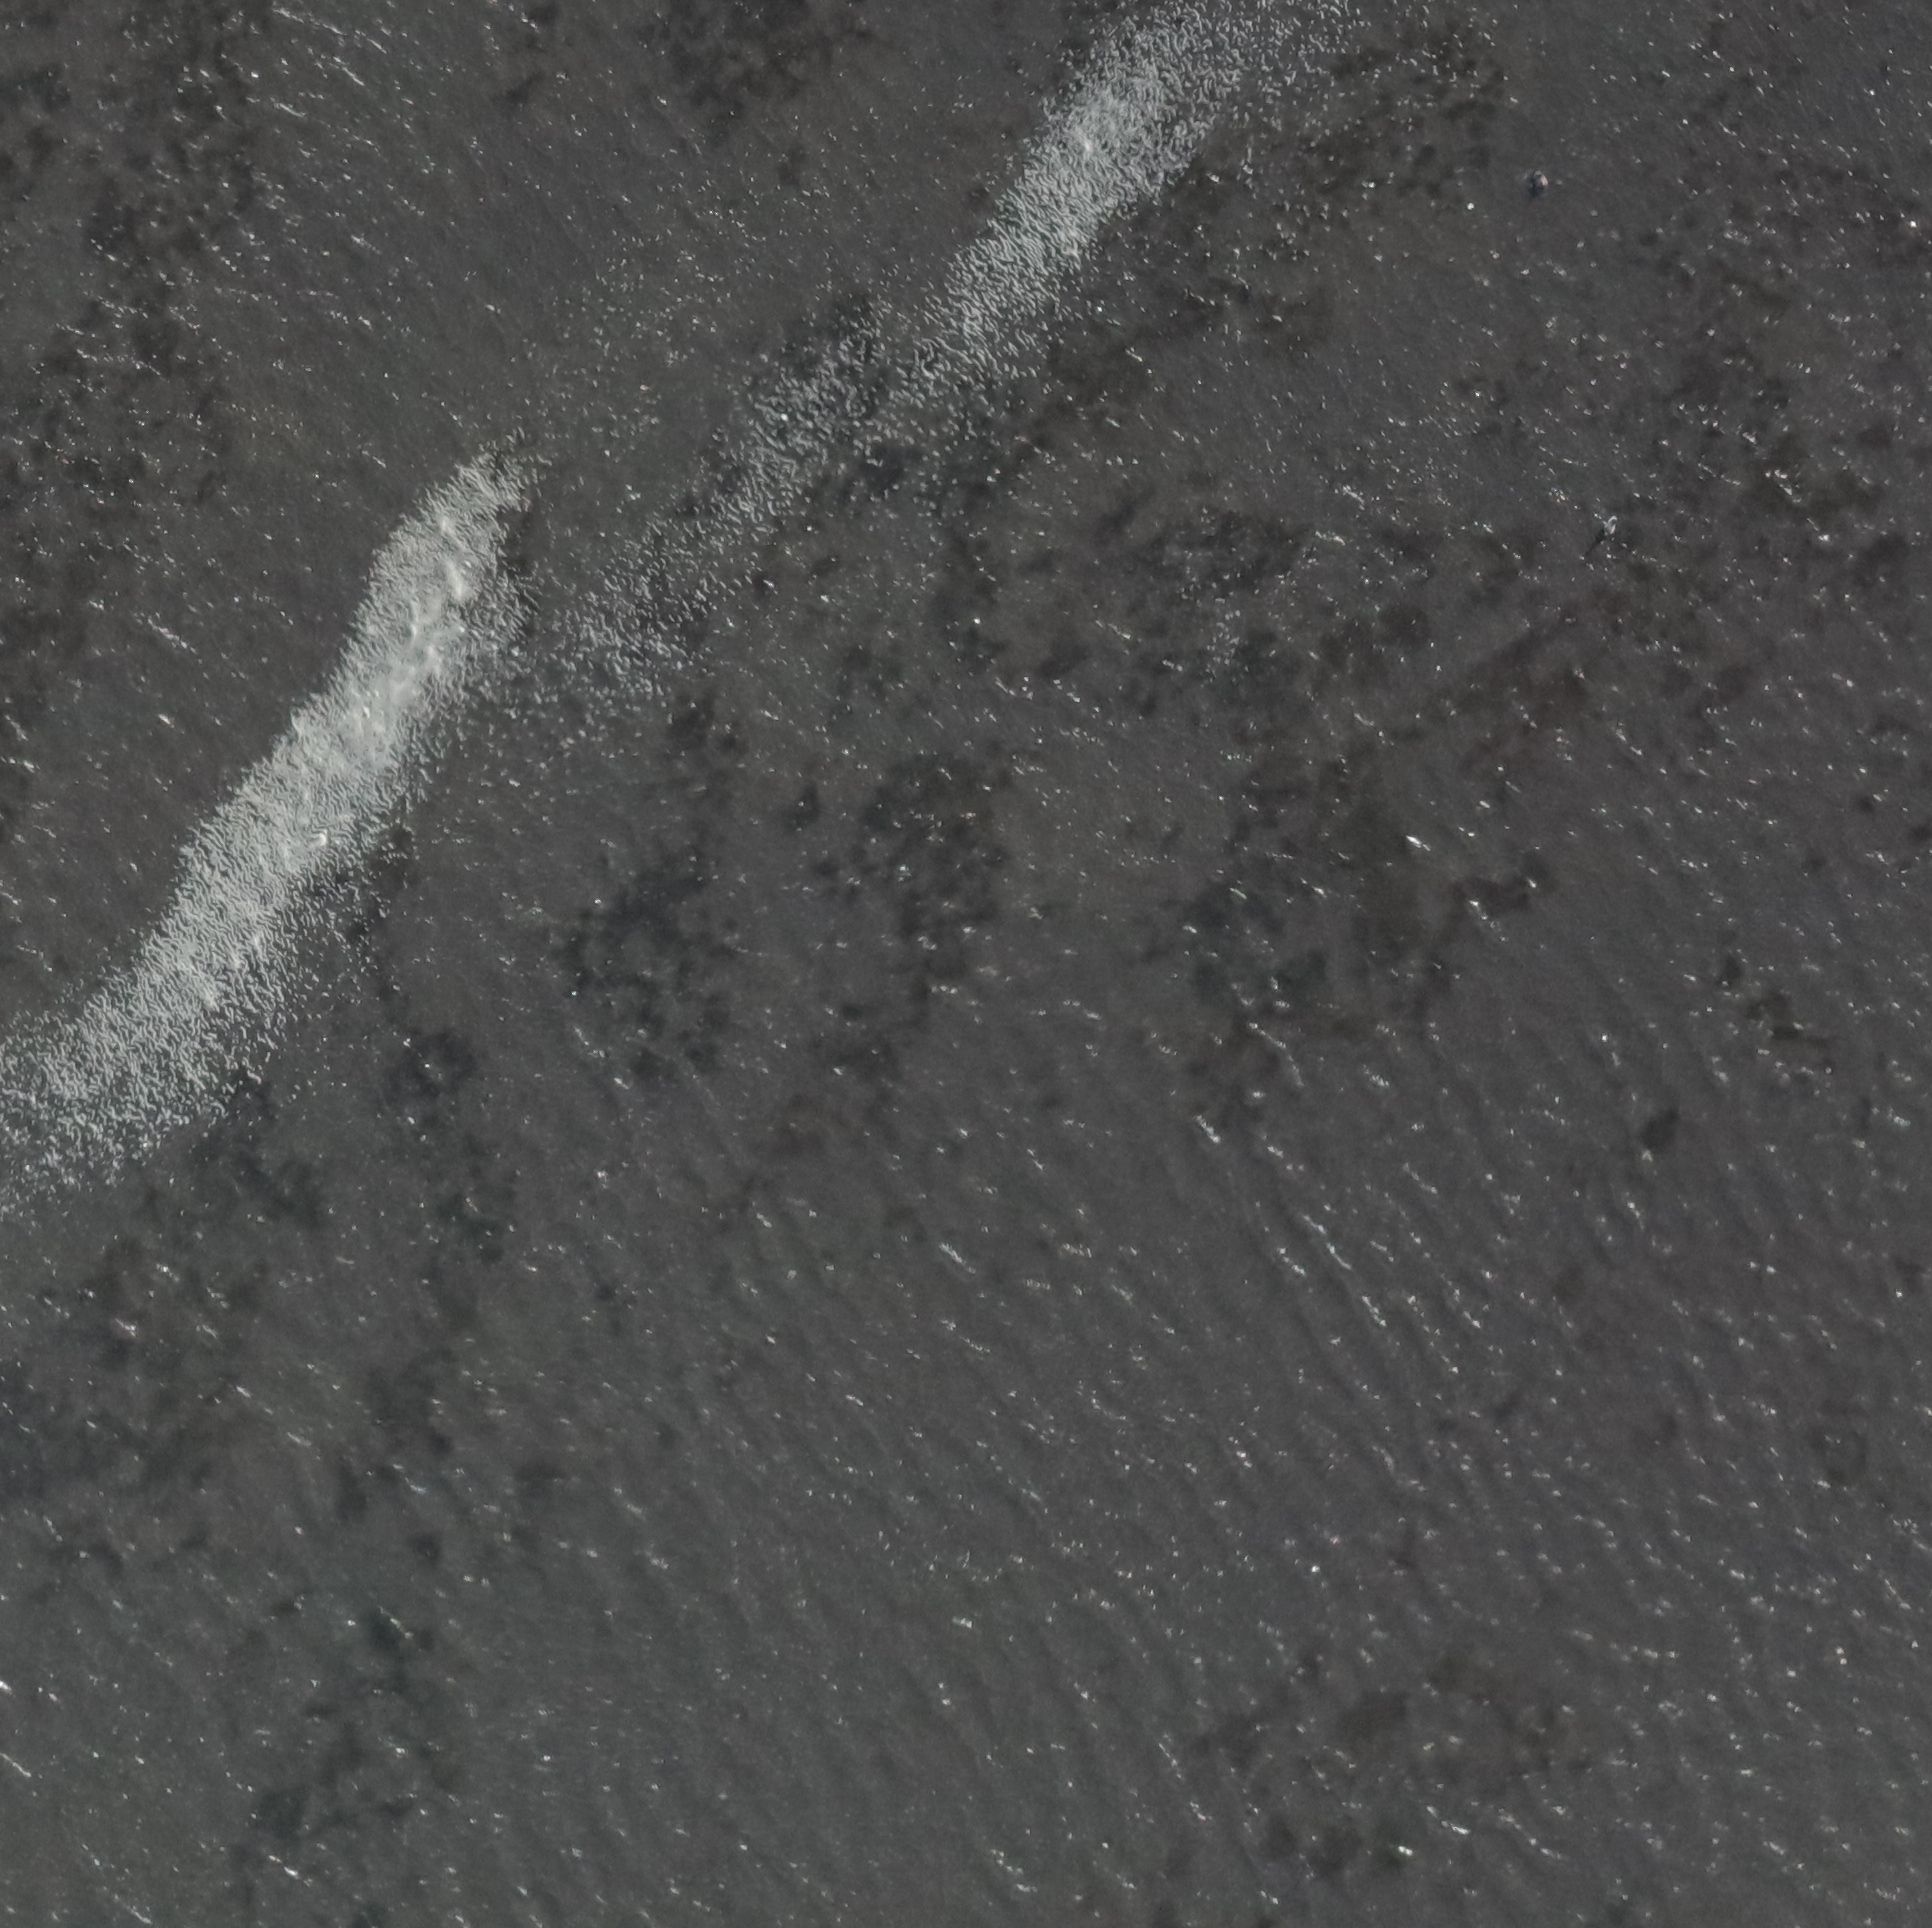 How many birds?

2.